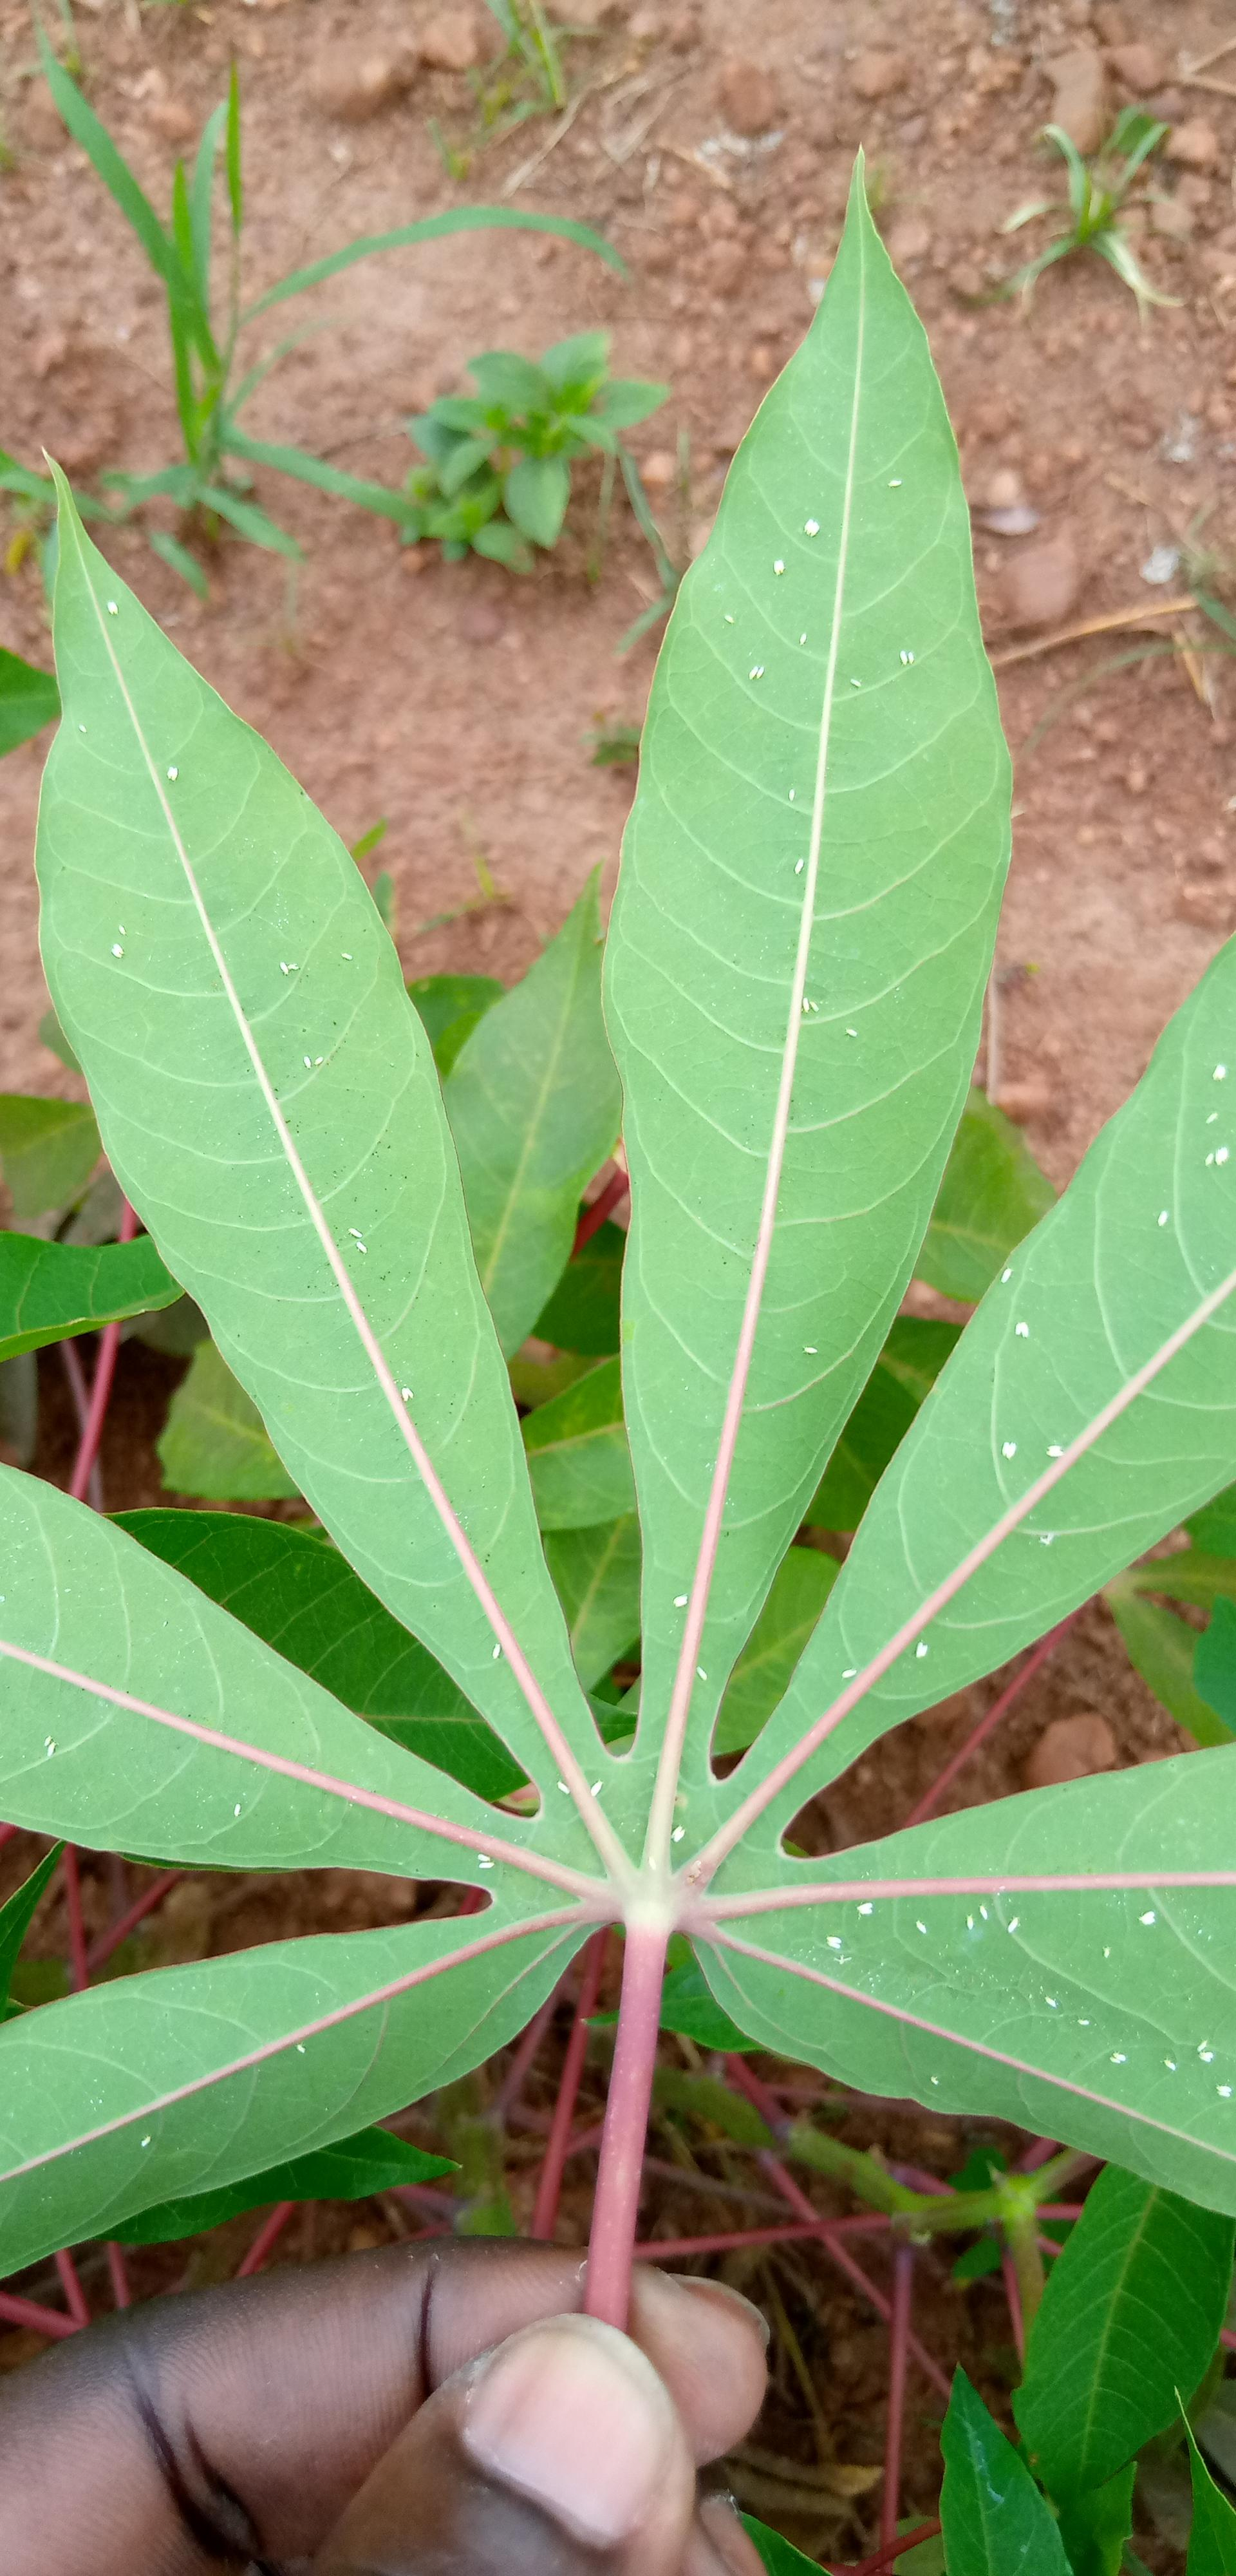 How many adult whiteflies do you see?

92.